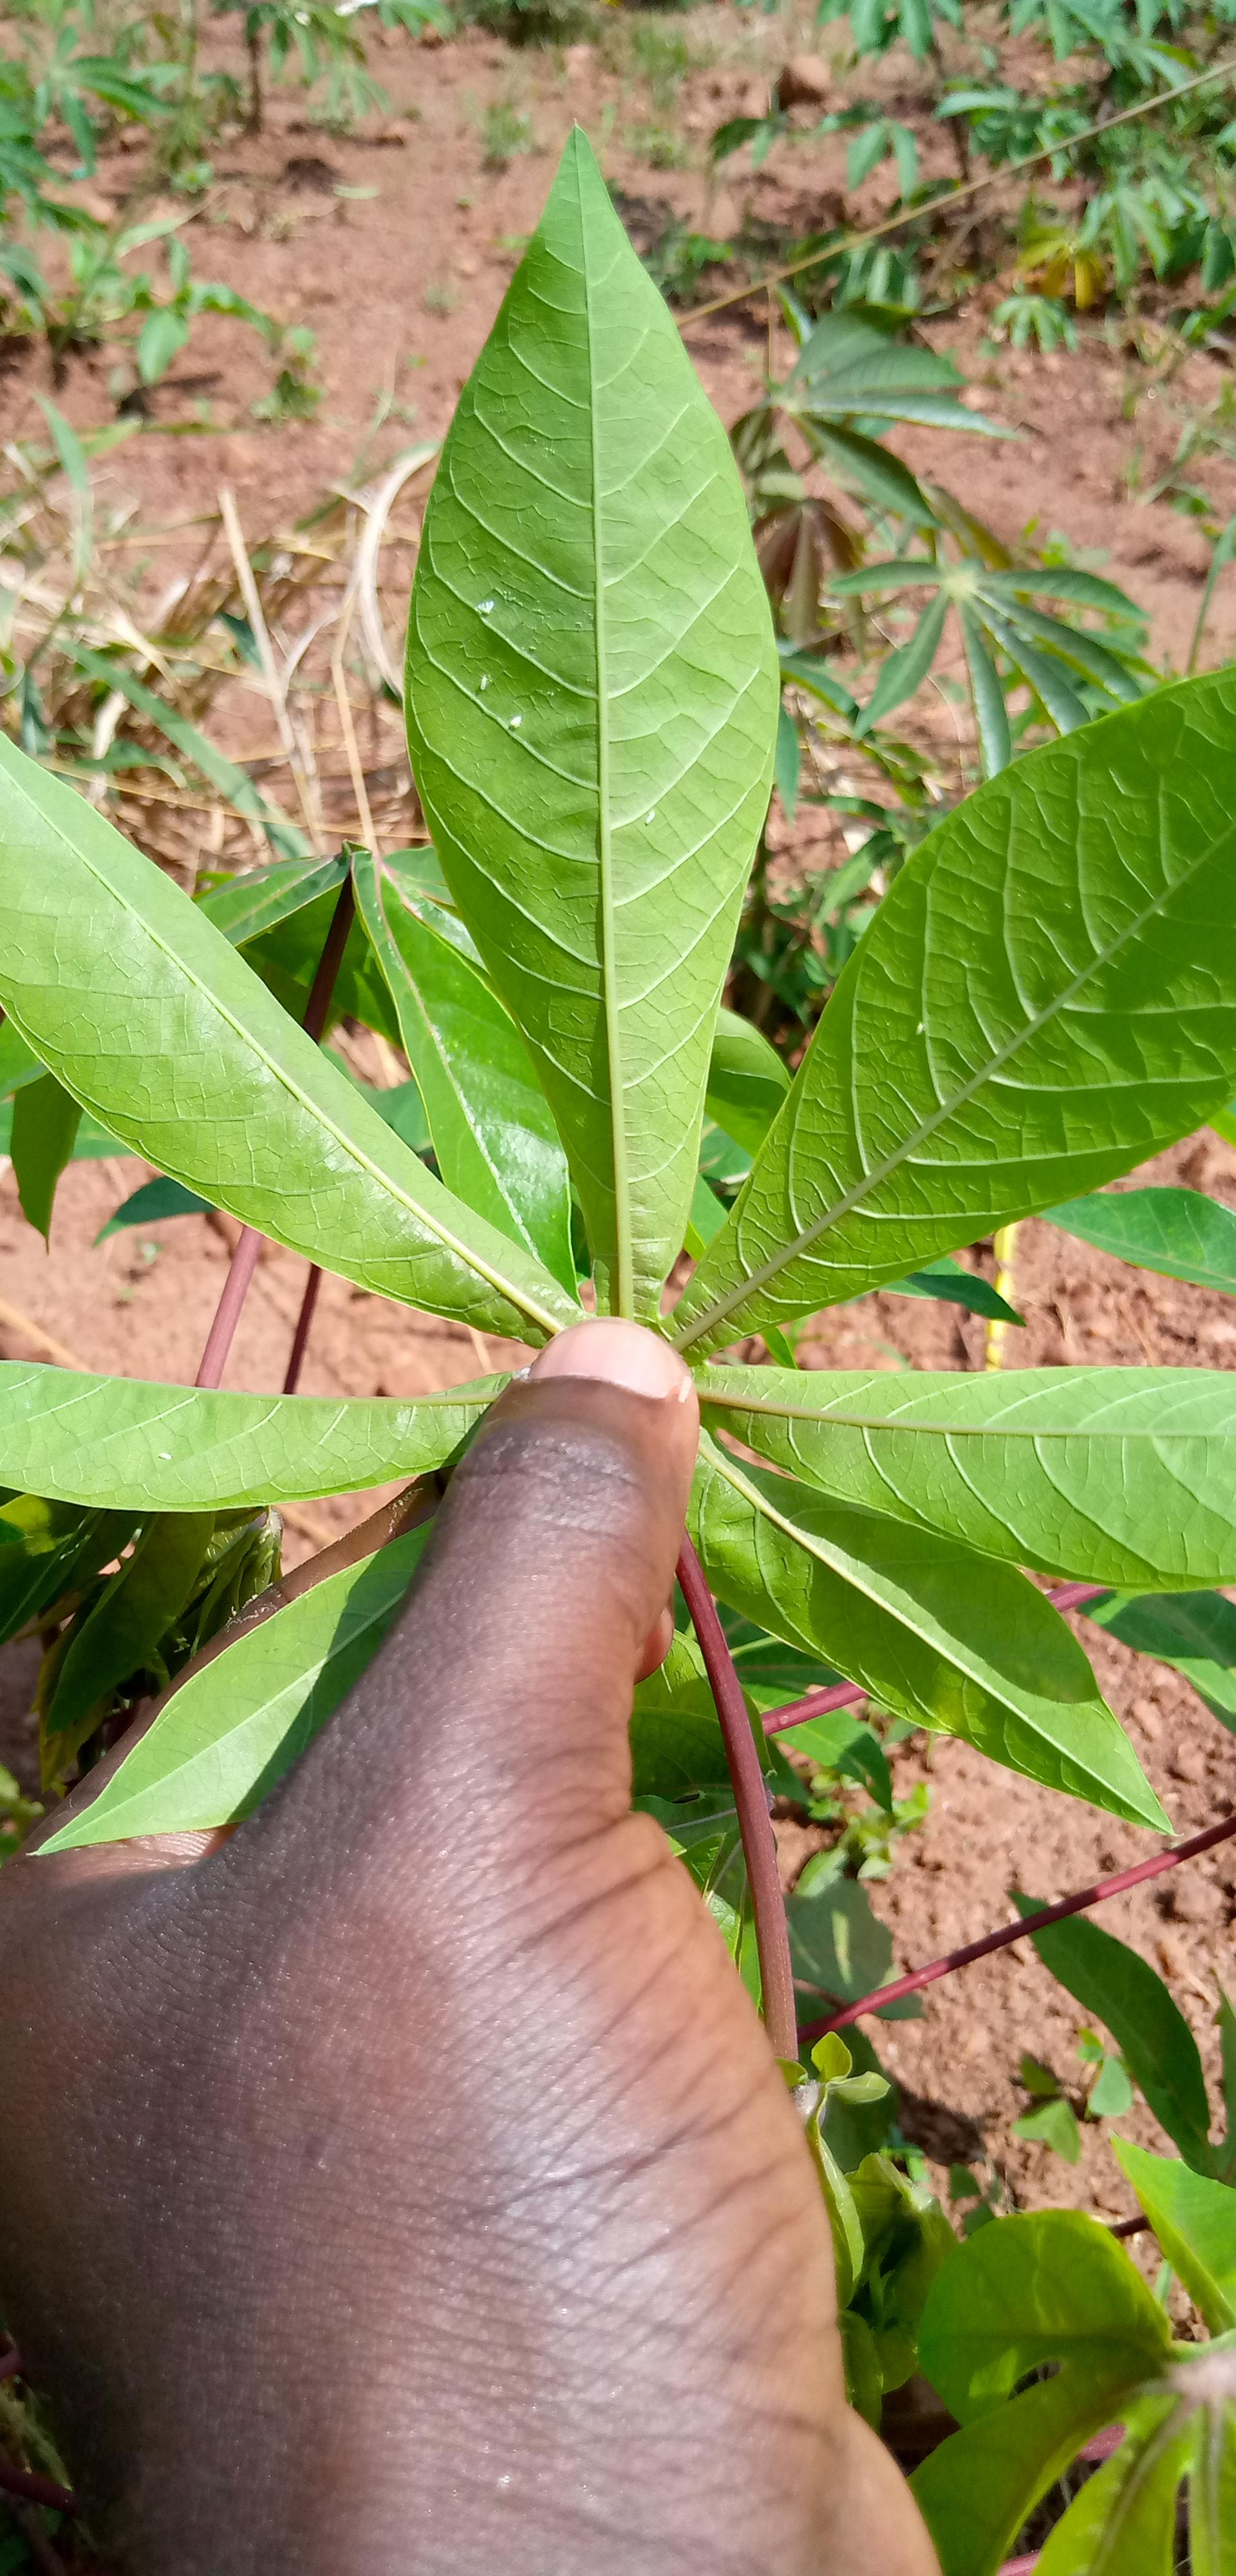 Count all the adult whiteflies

7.